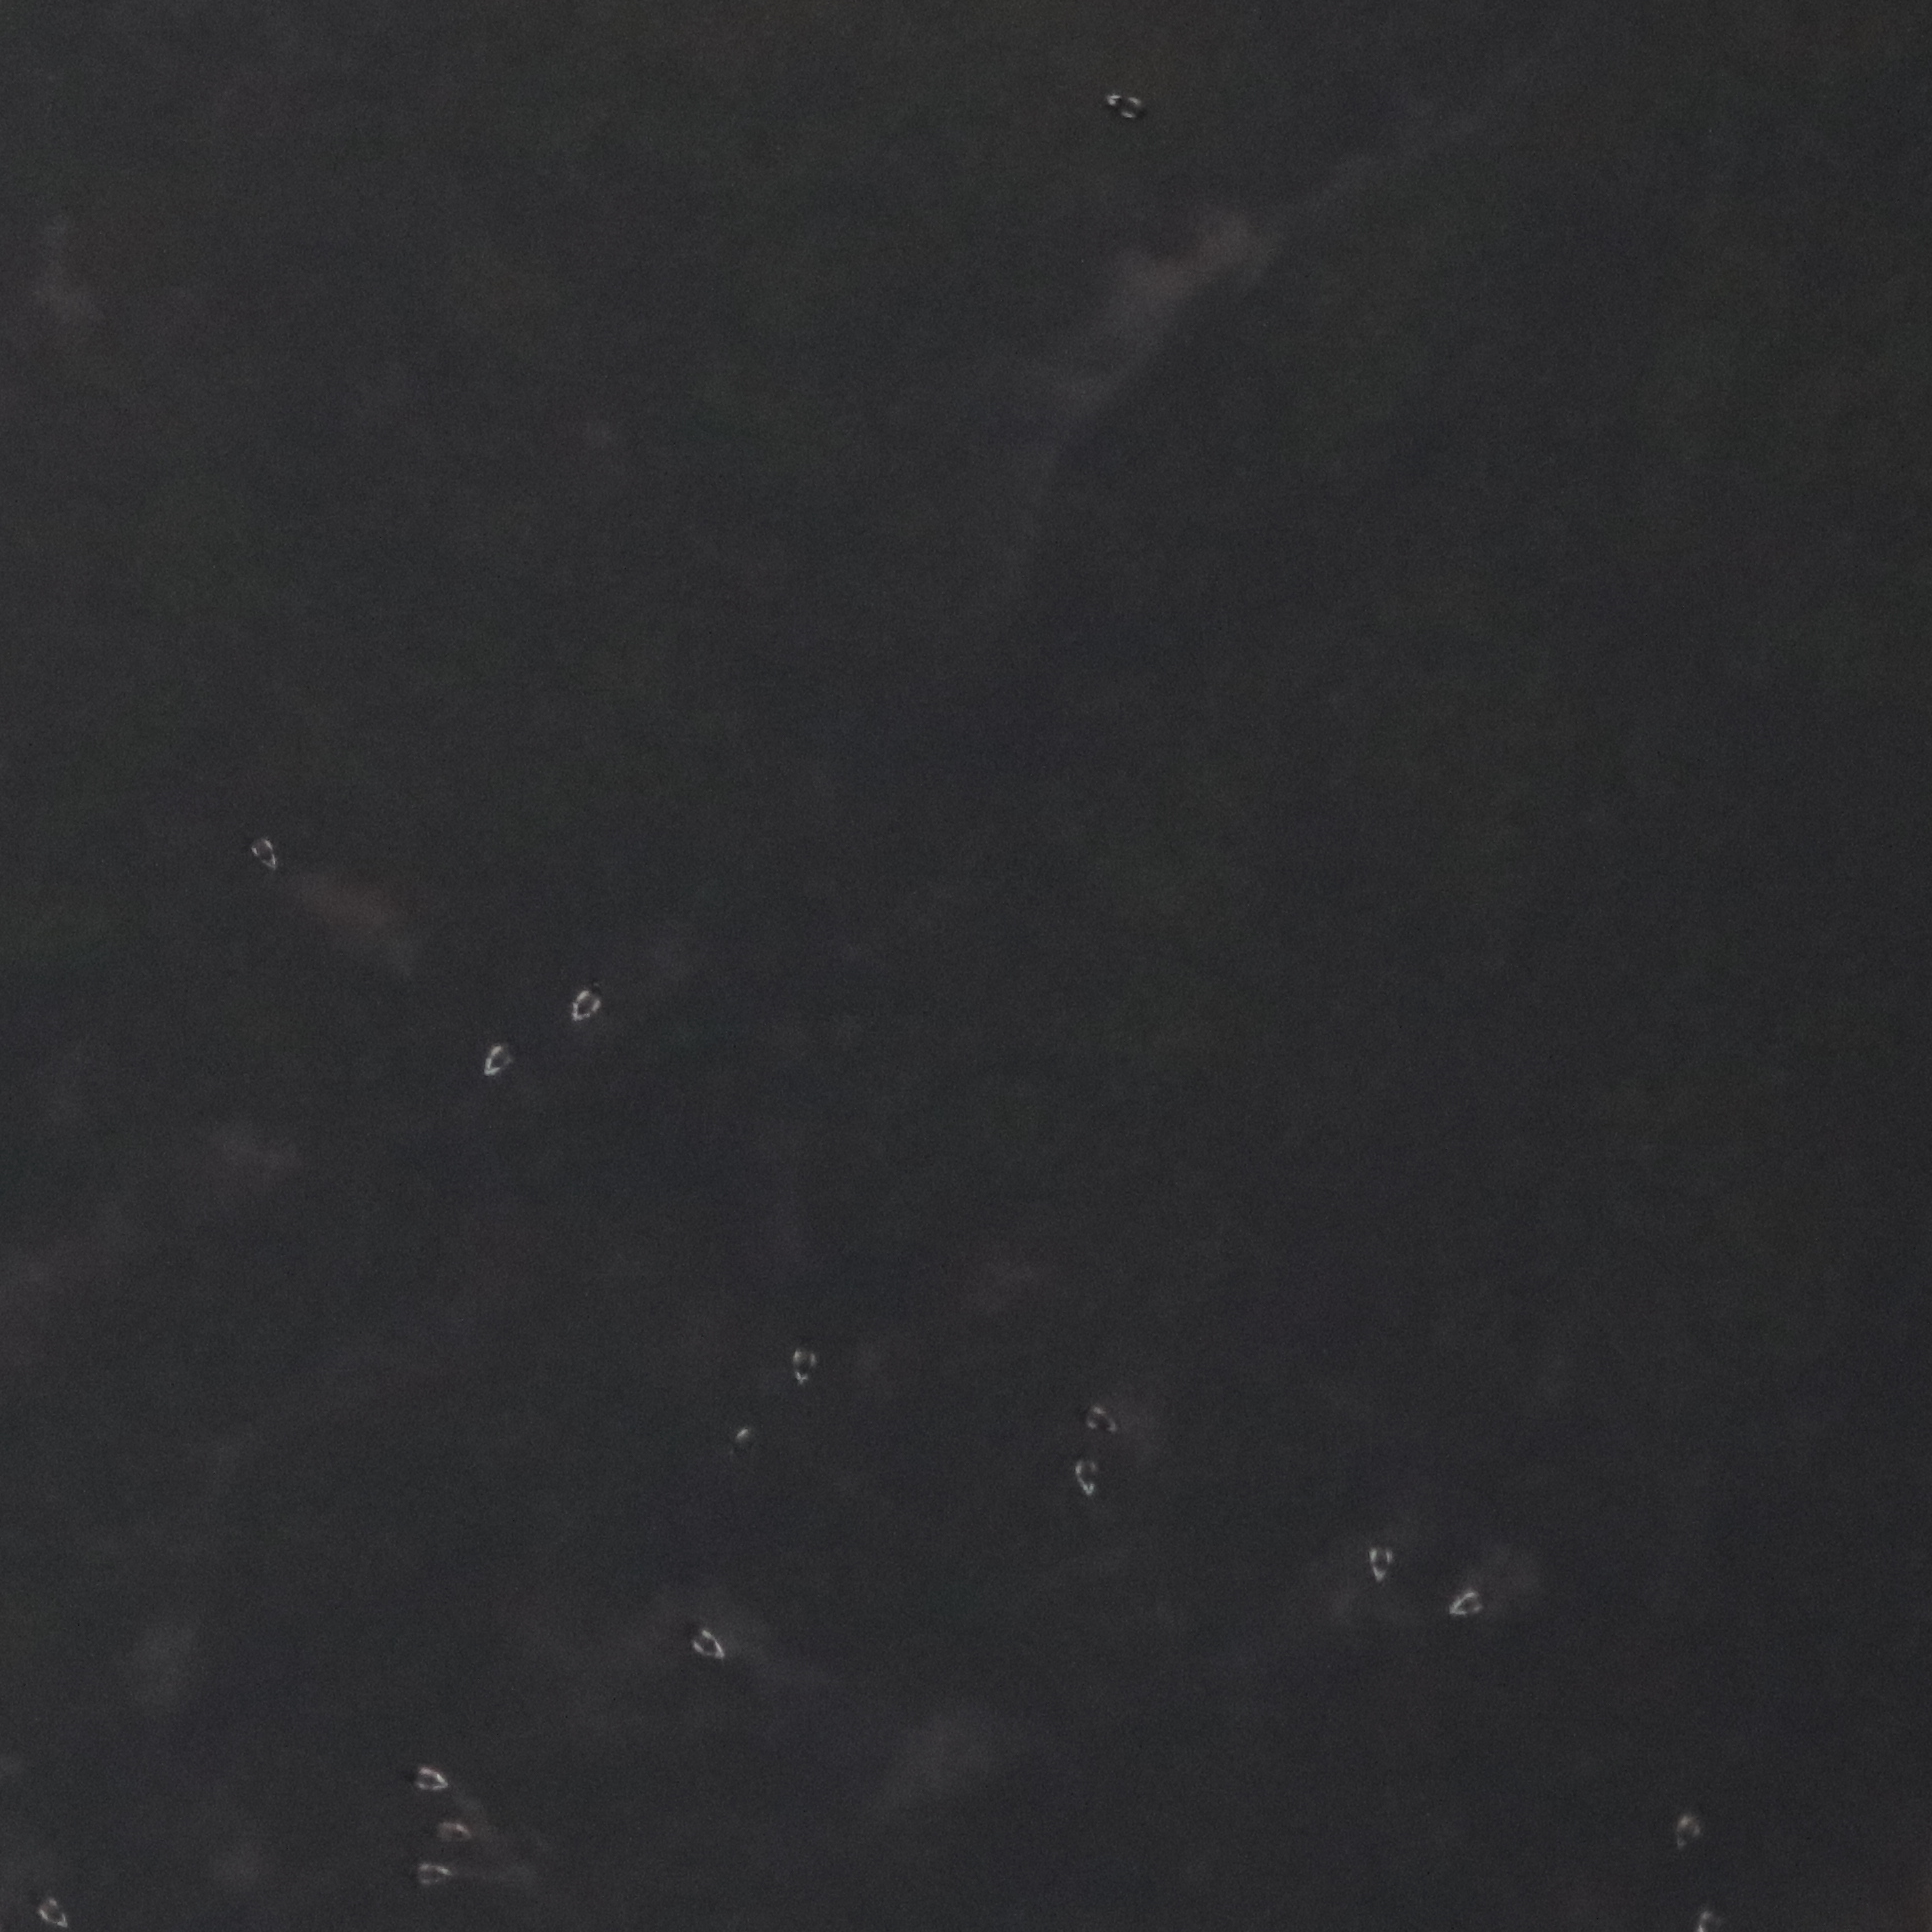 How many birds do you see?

16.